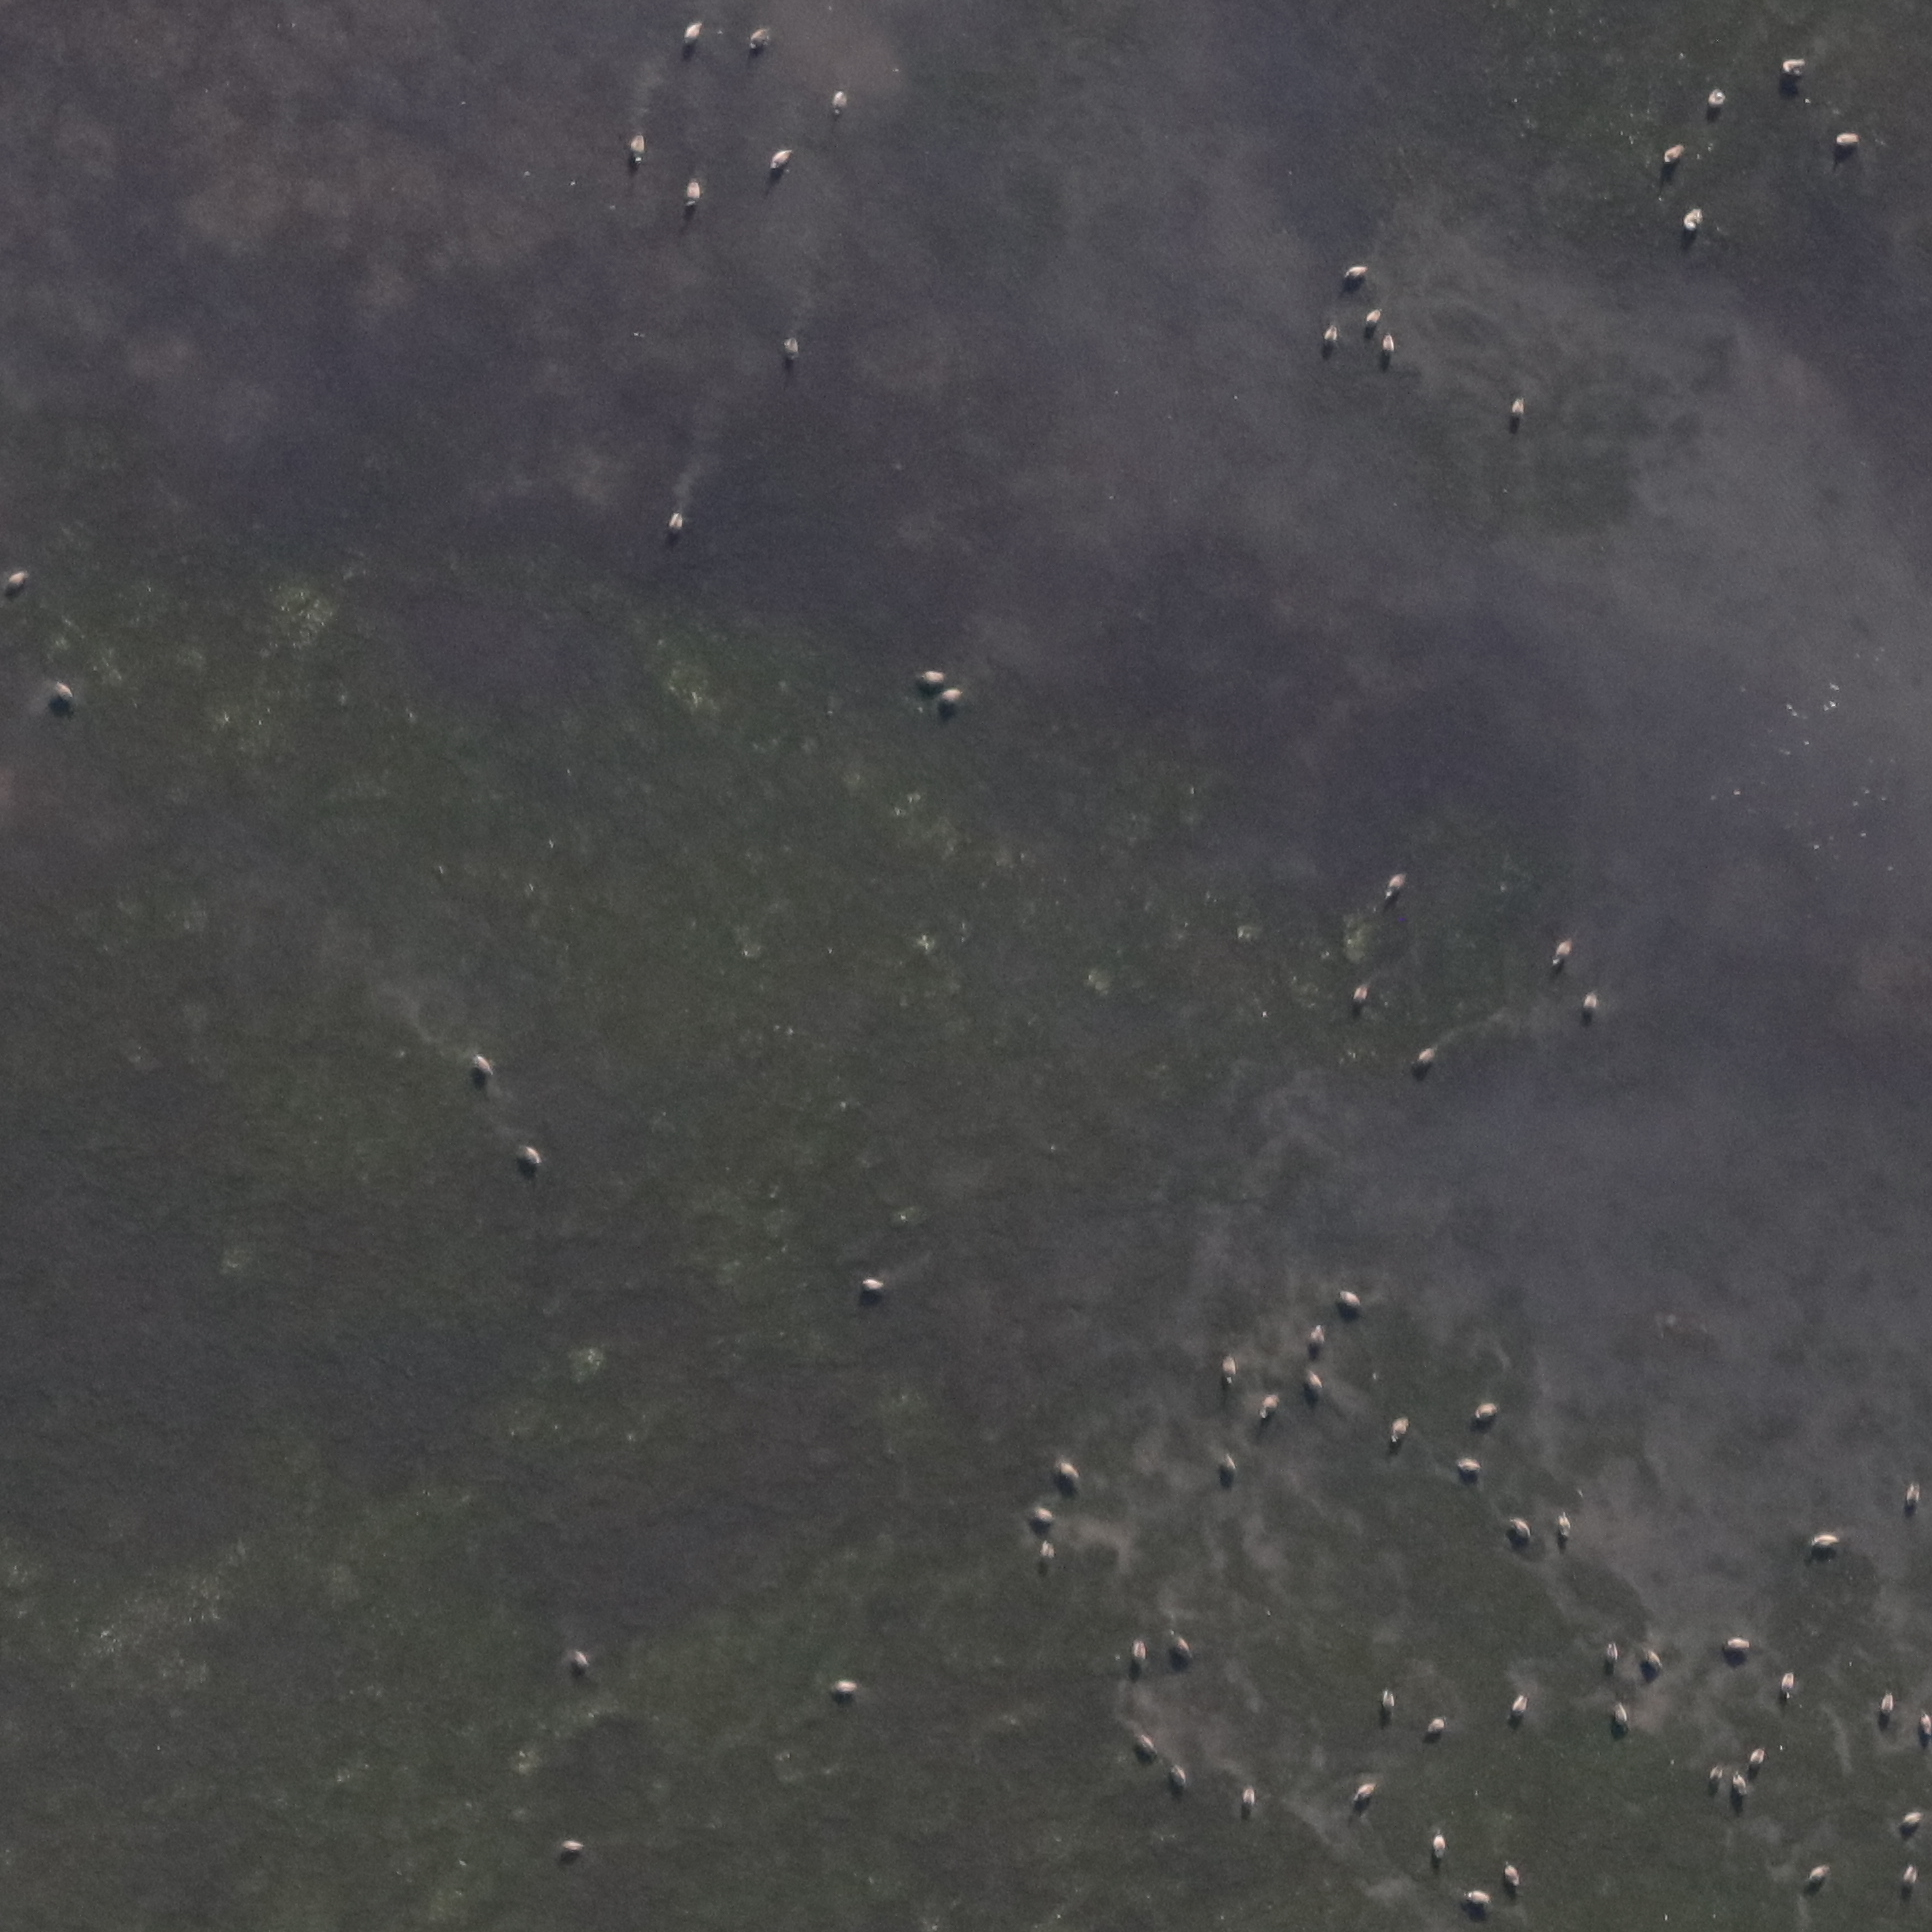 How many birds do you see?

74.